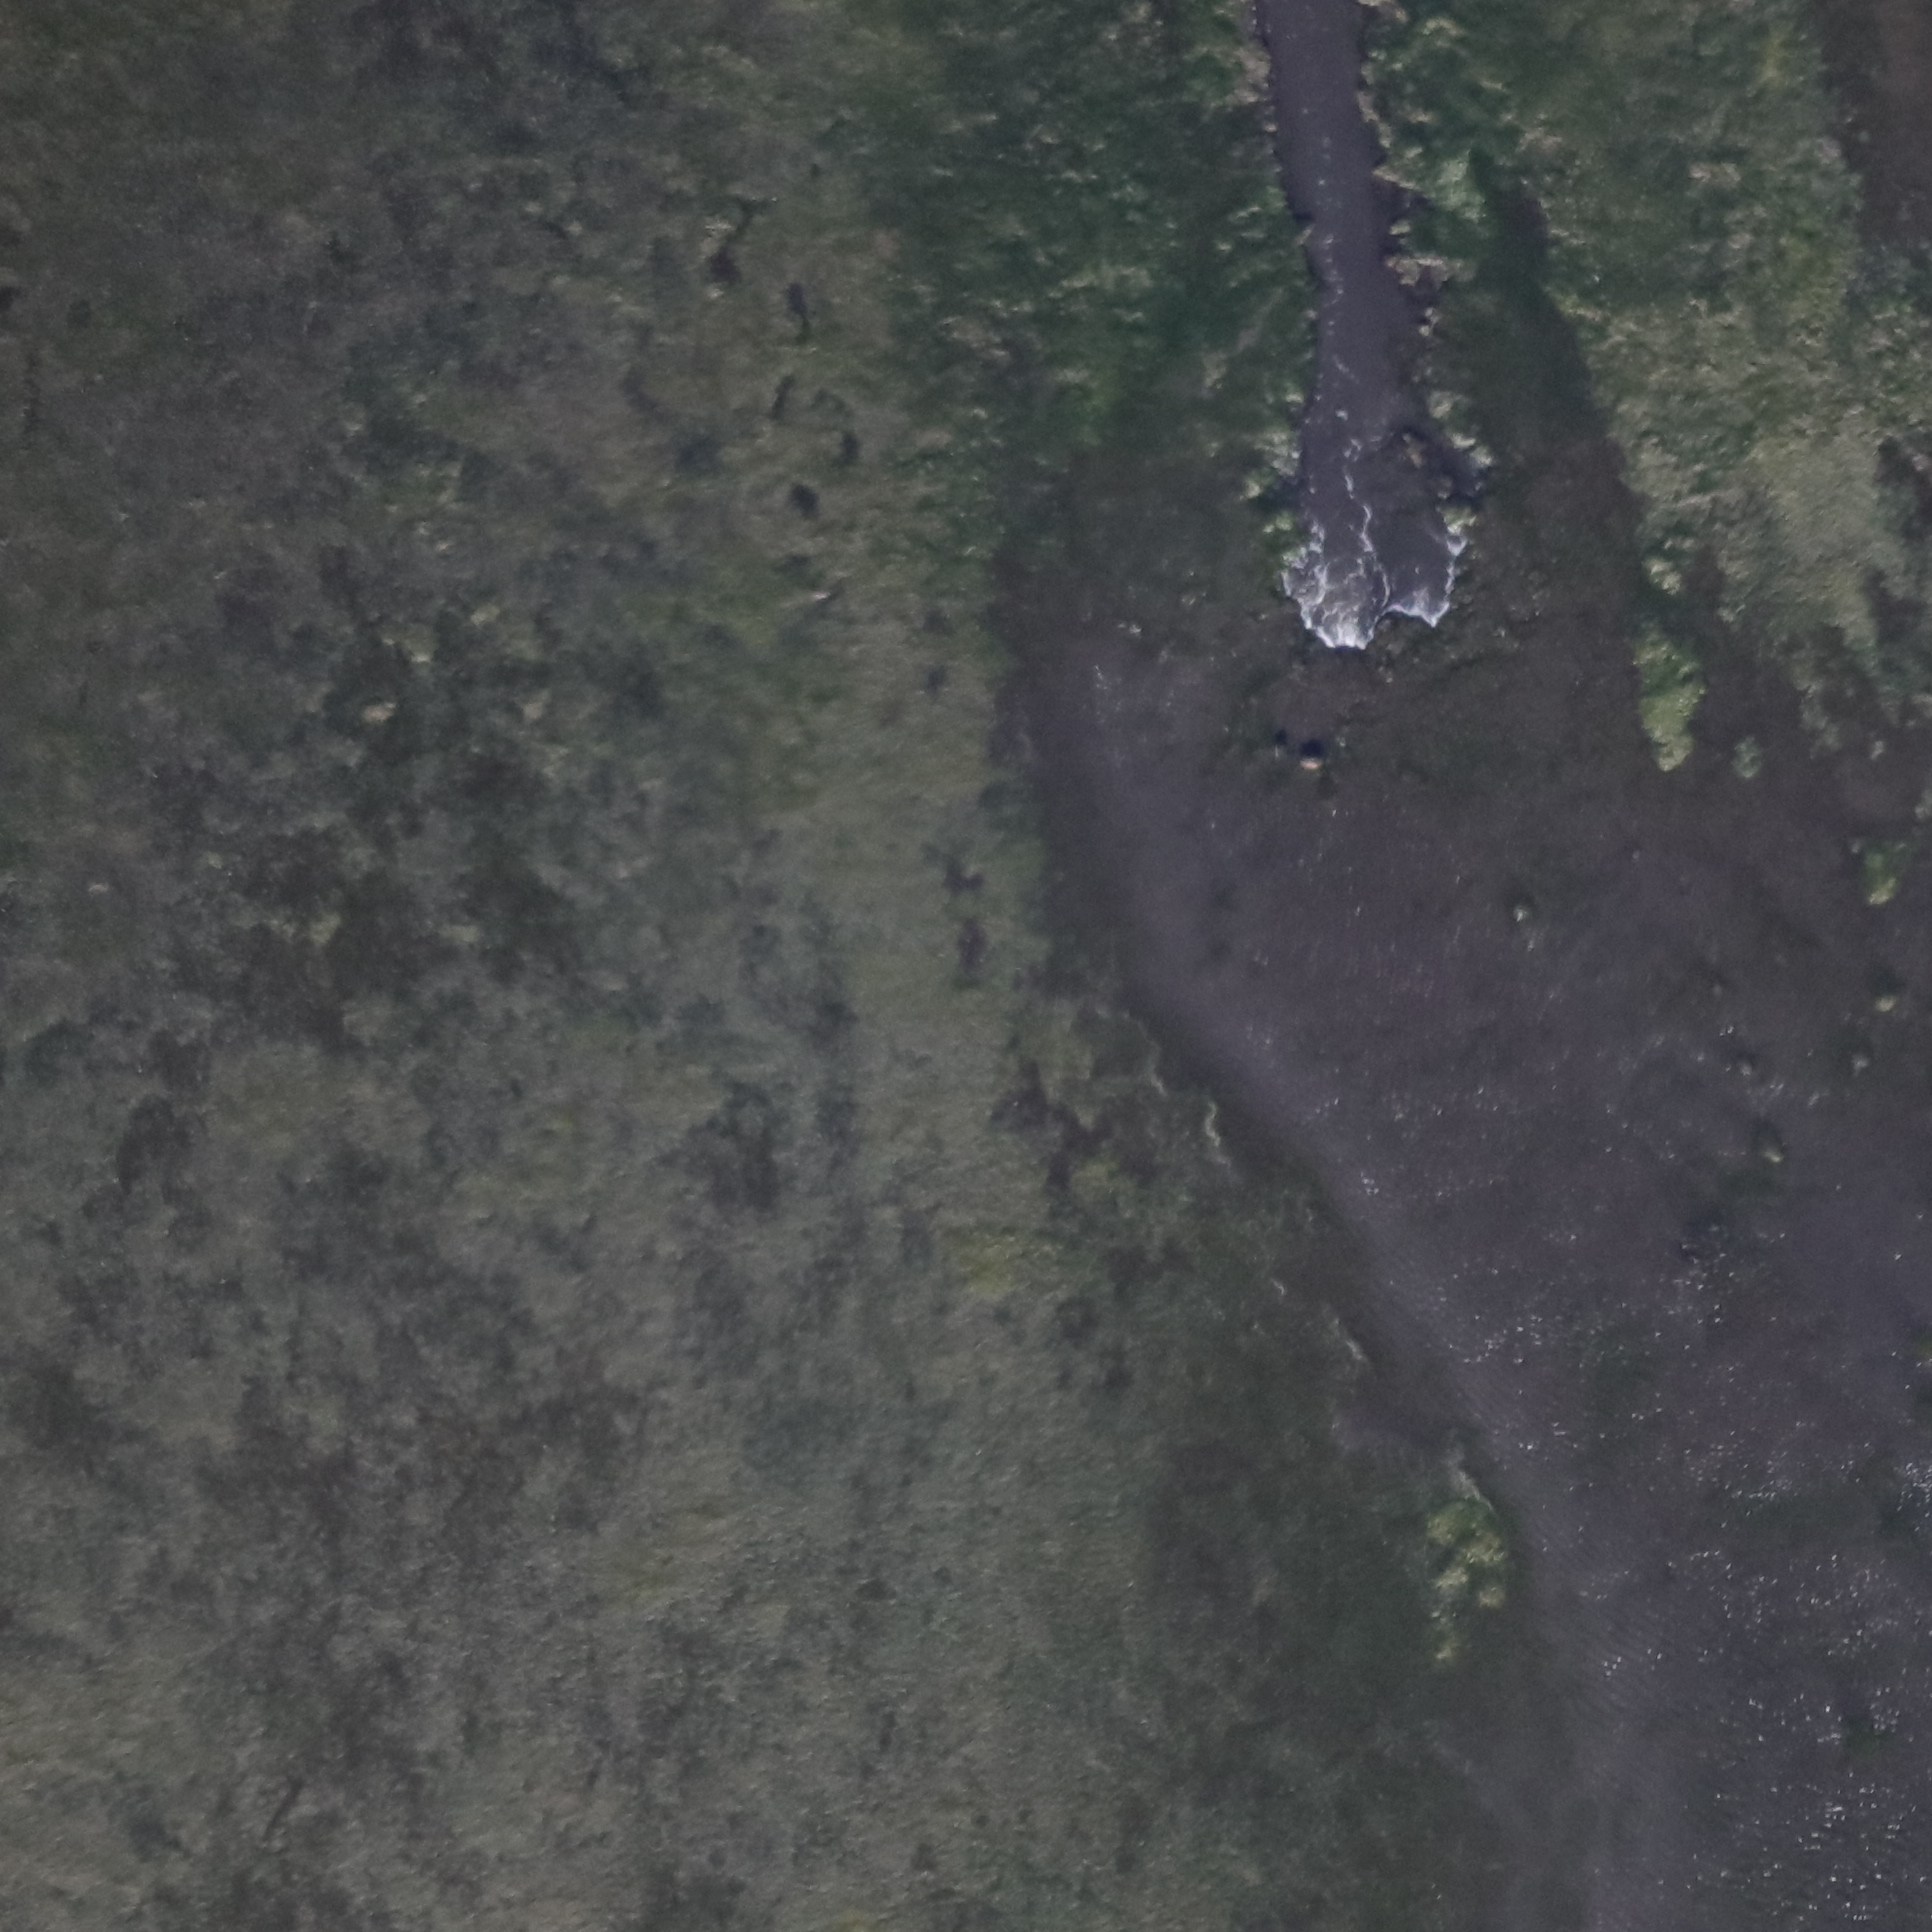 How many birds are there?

2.